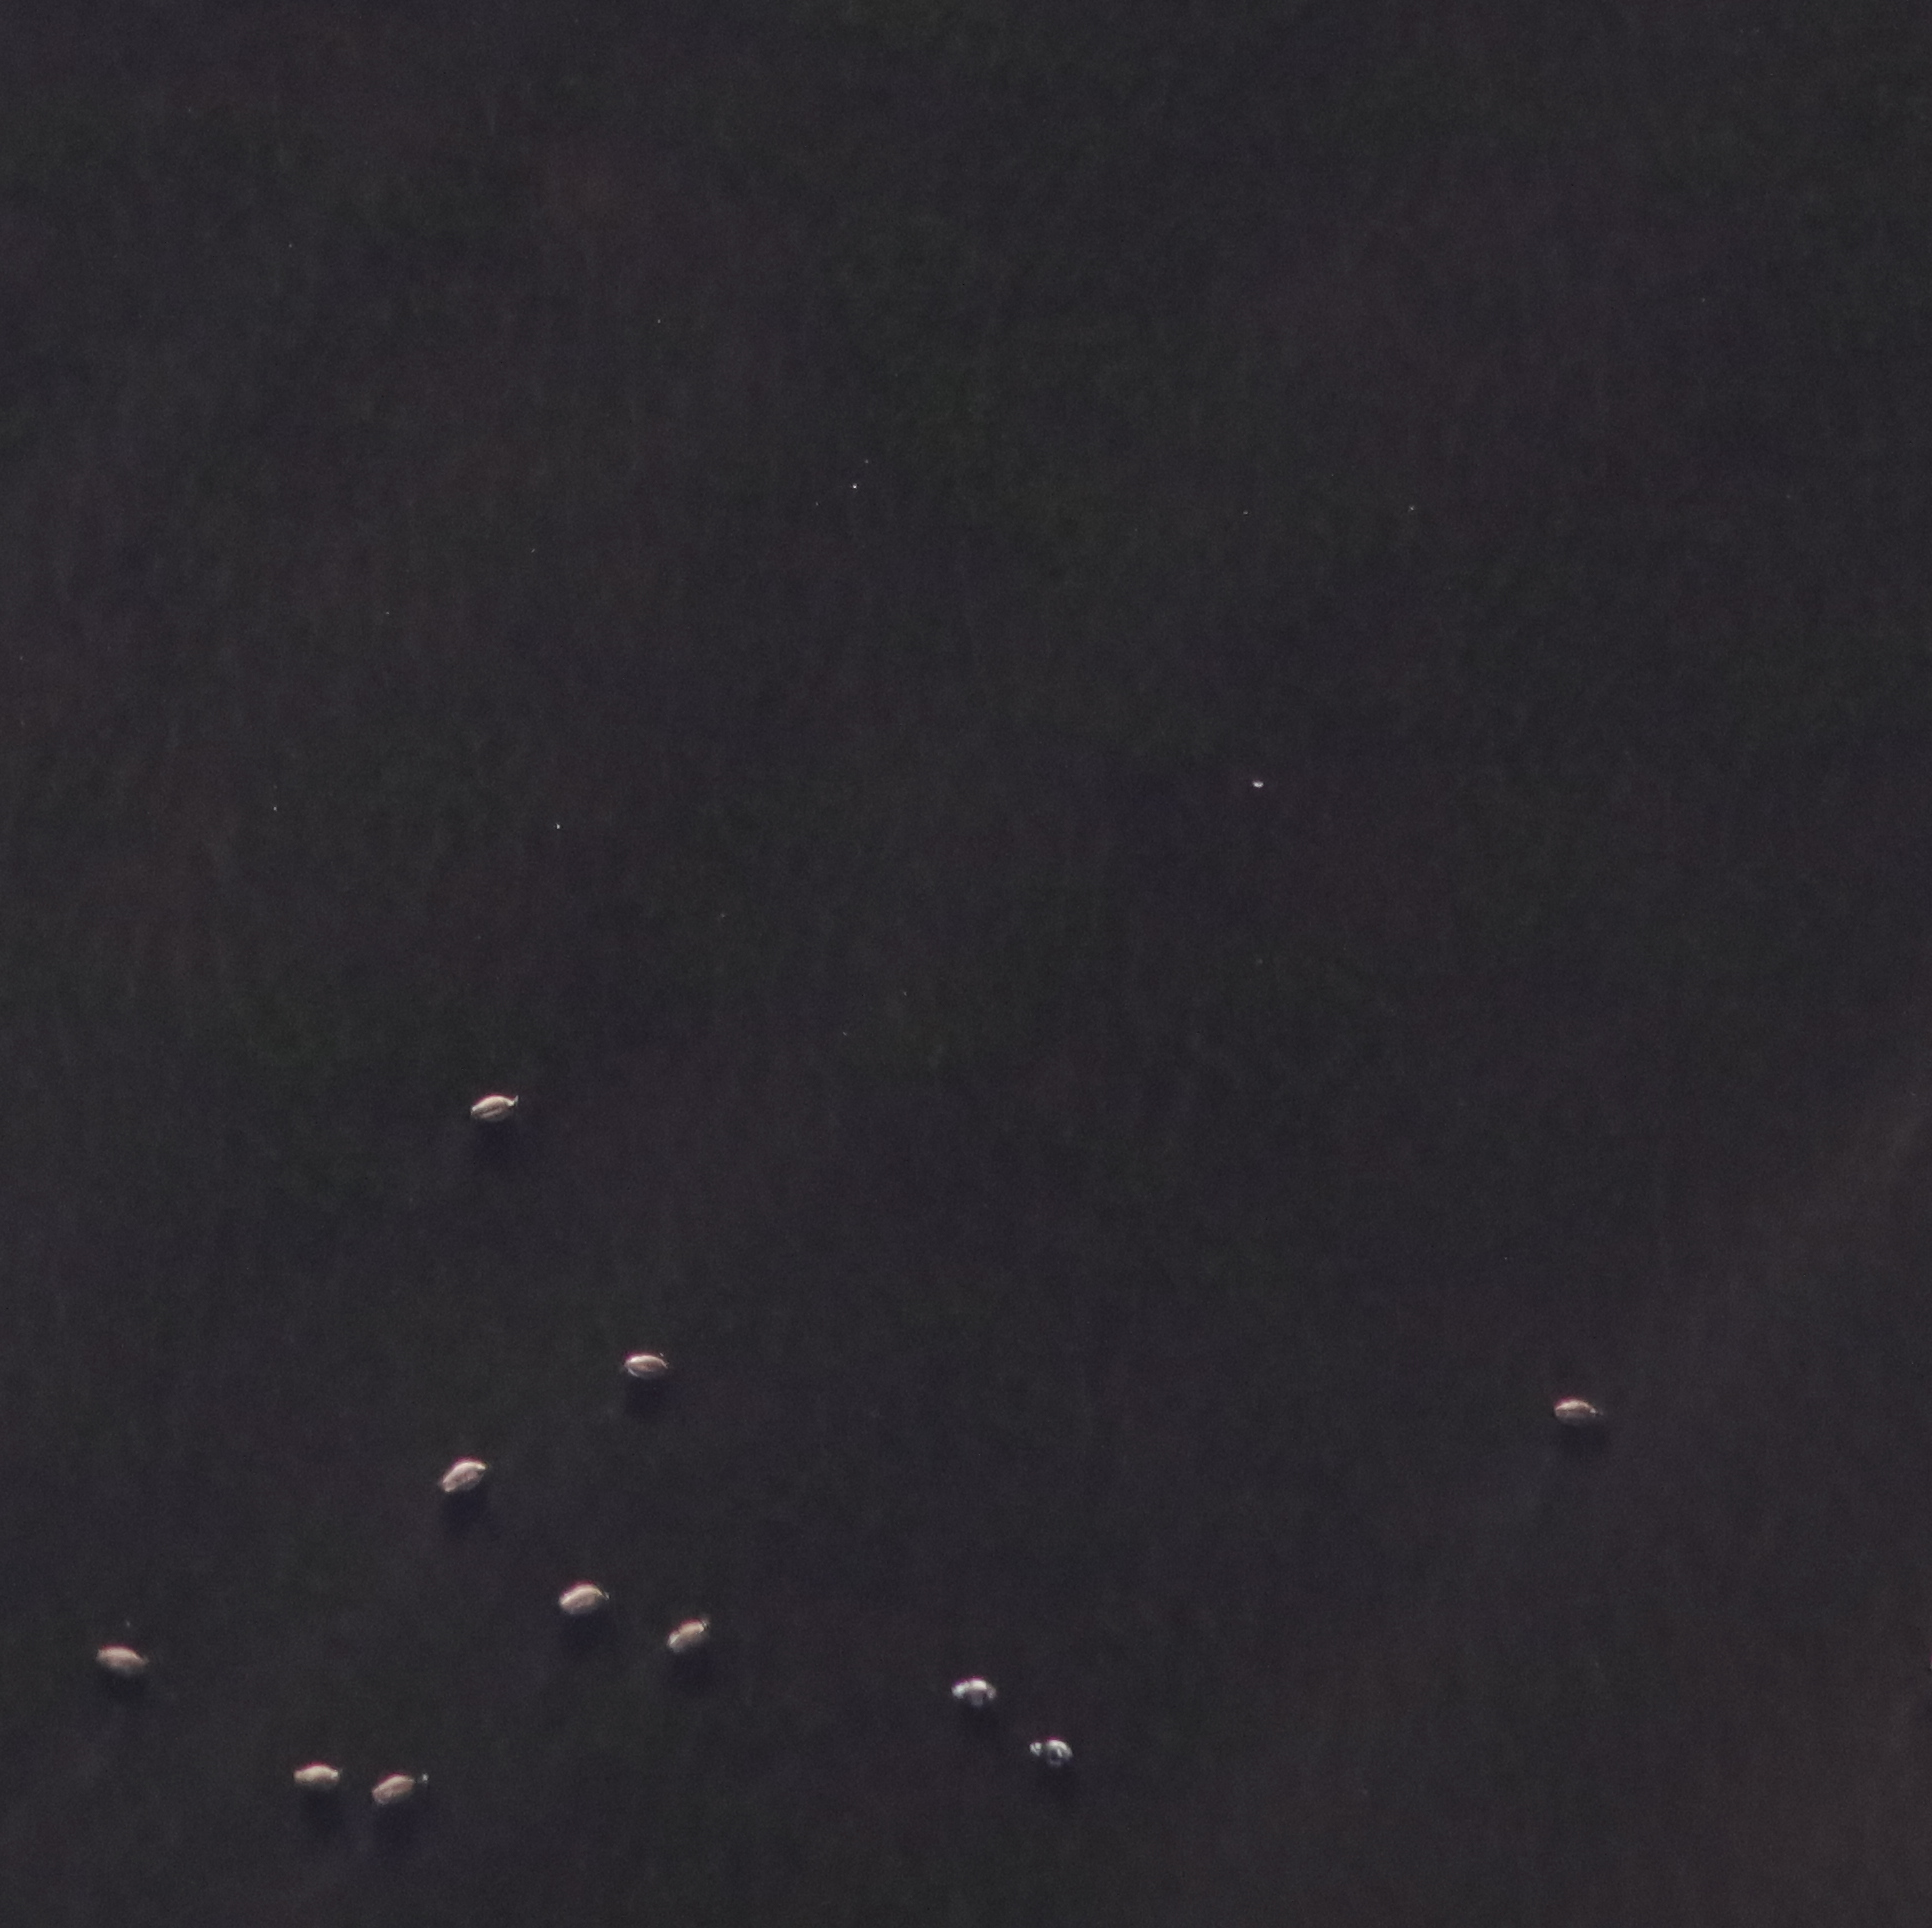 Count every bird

11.